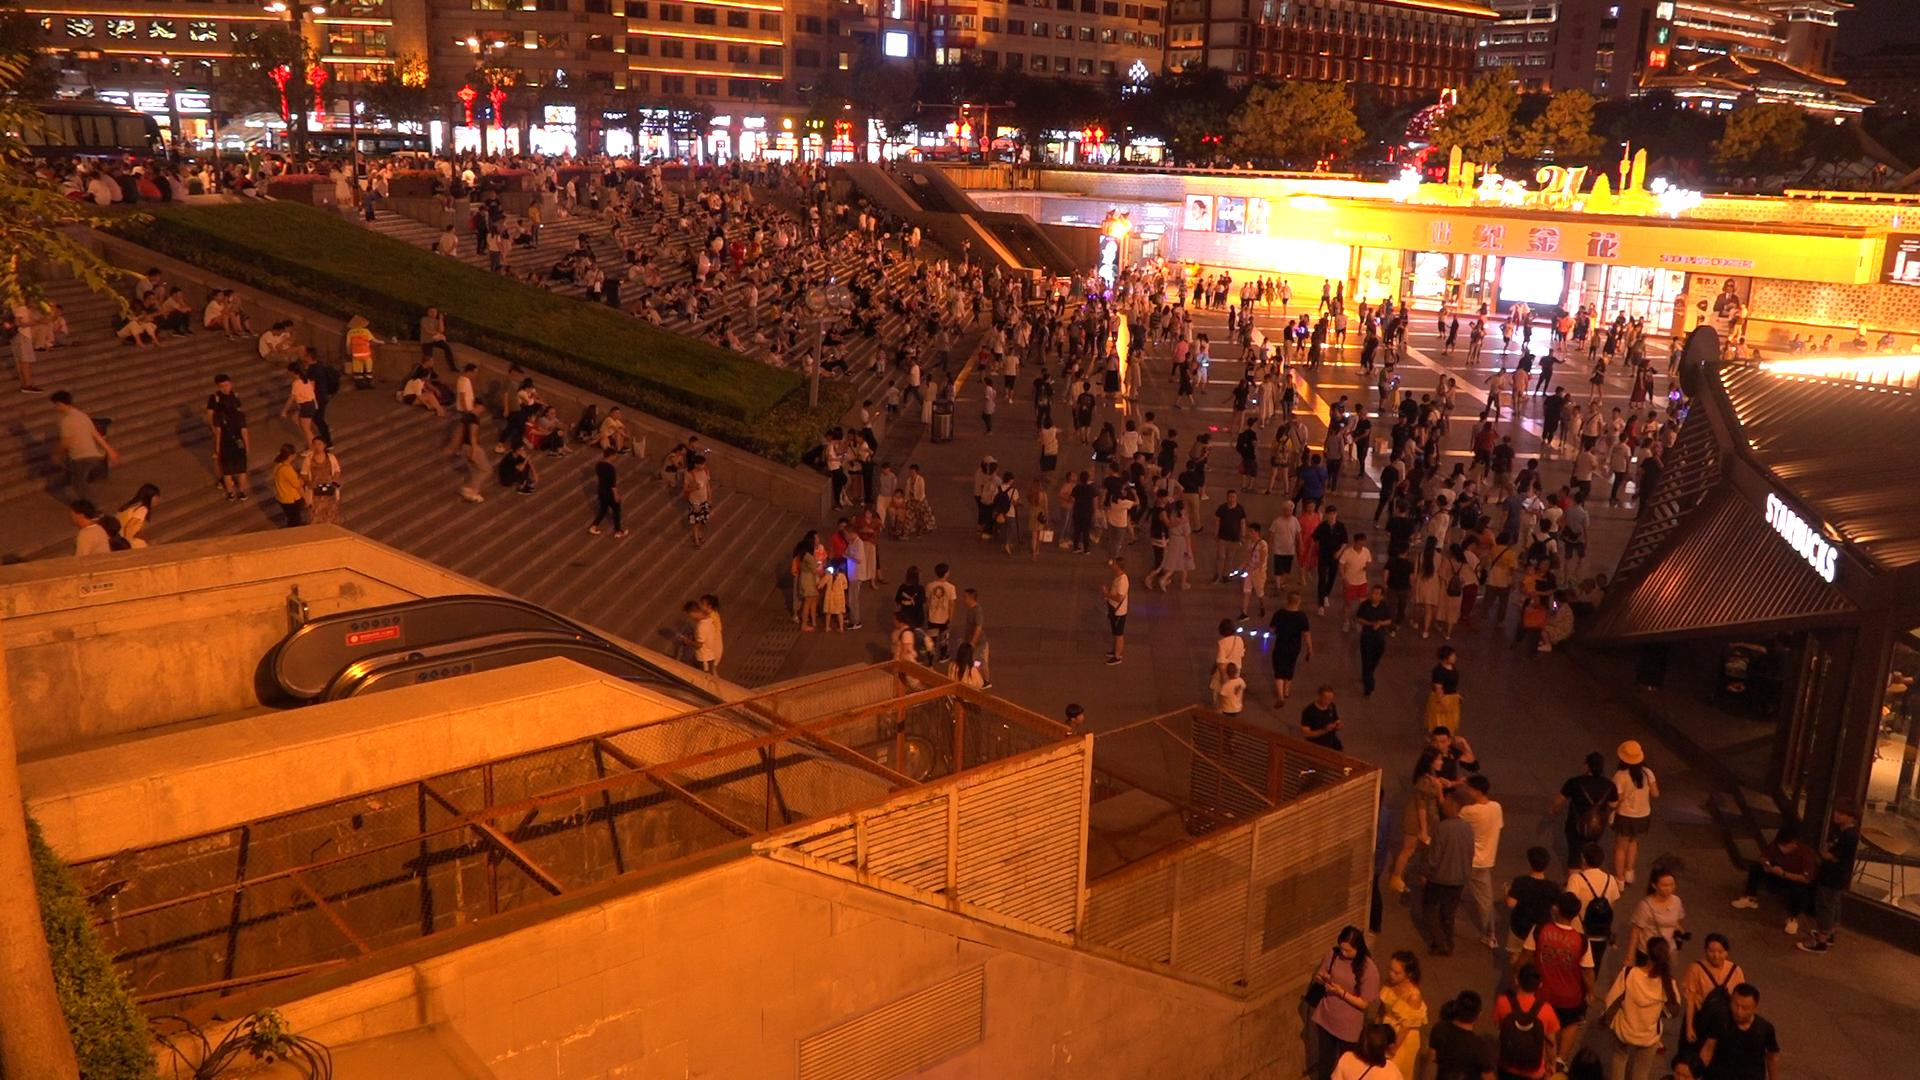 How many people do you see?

708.